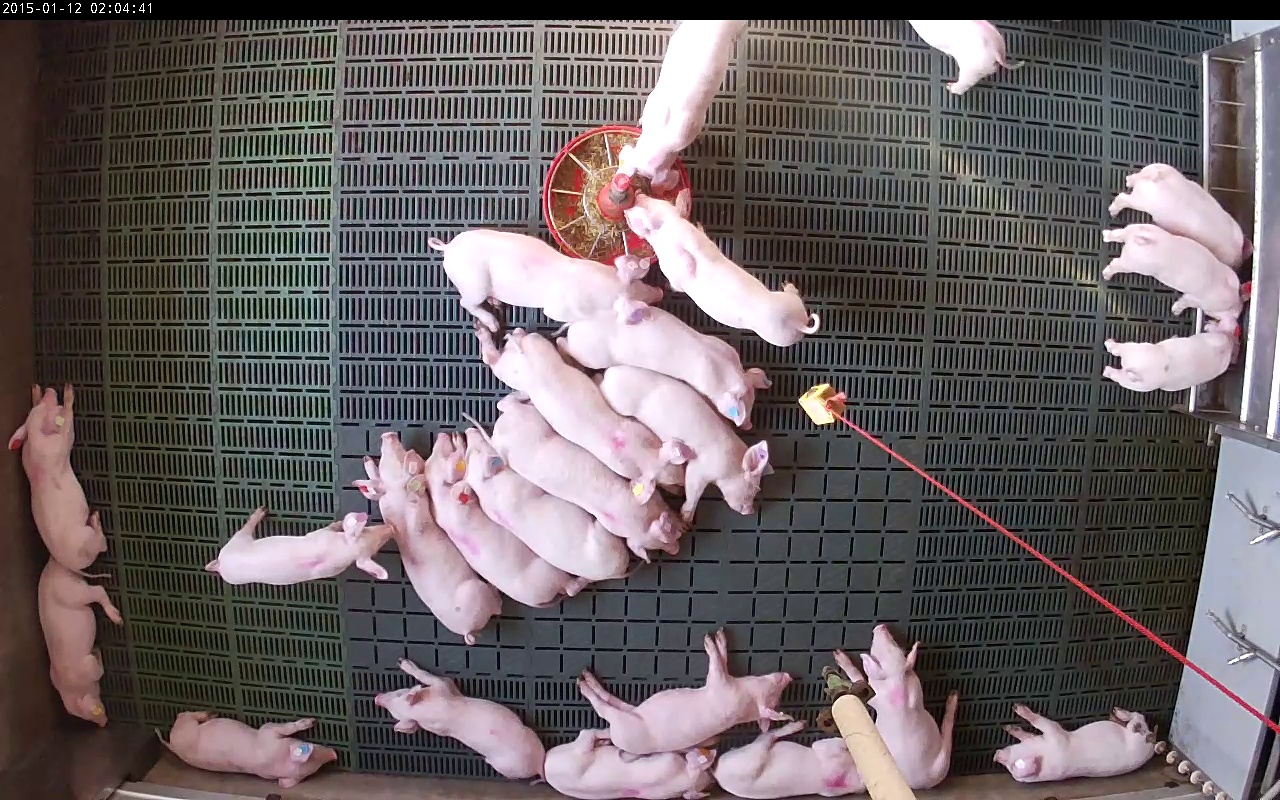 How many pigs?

24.